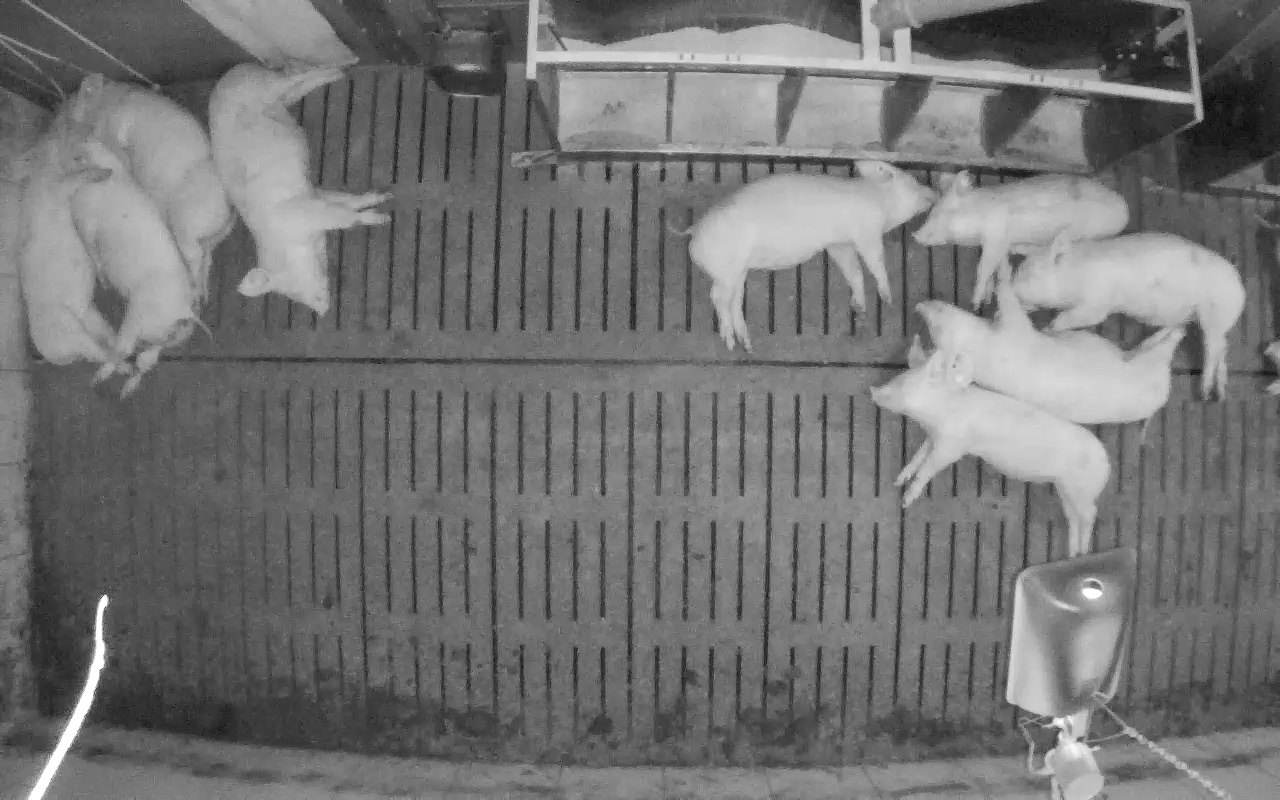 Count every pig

9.